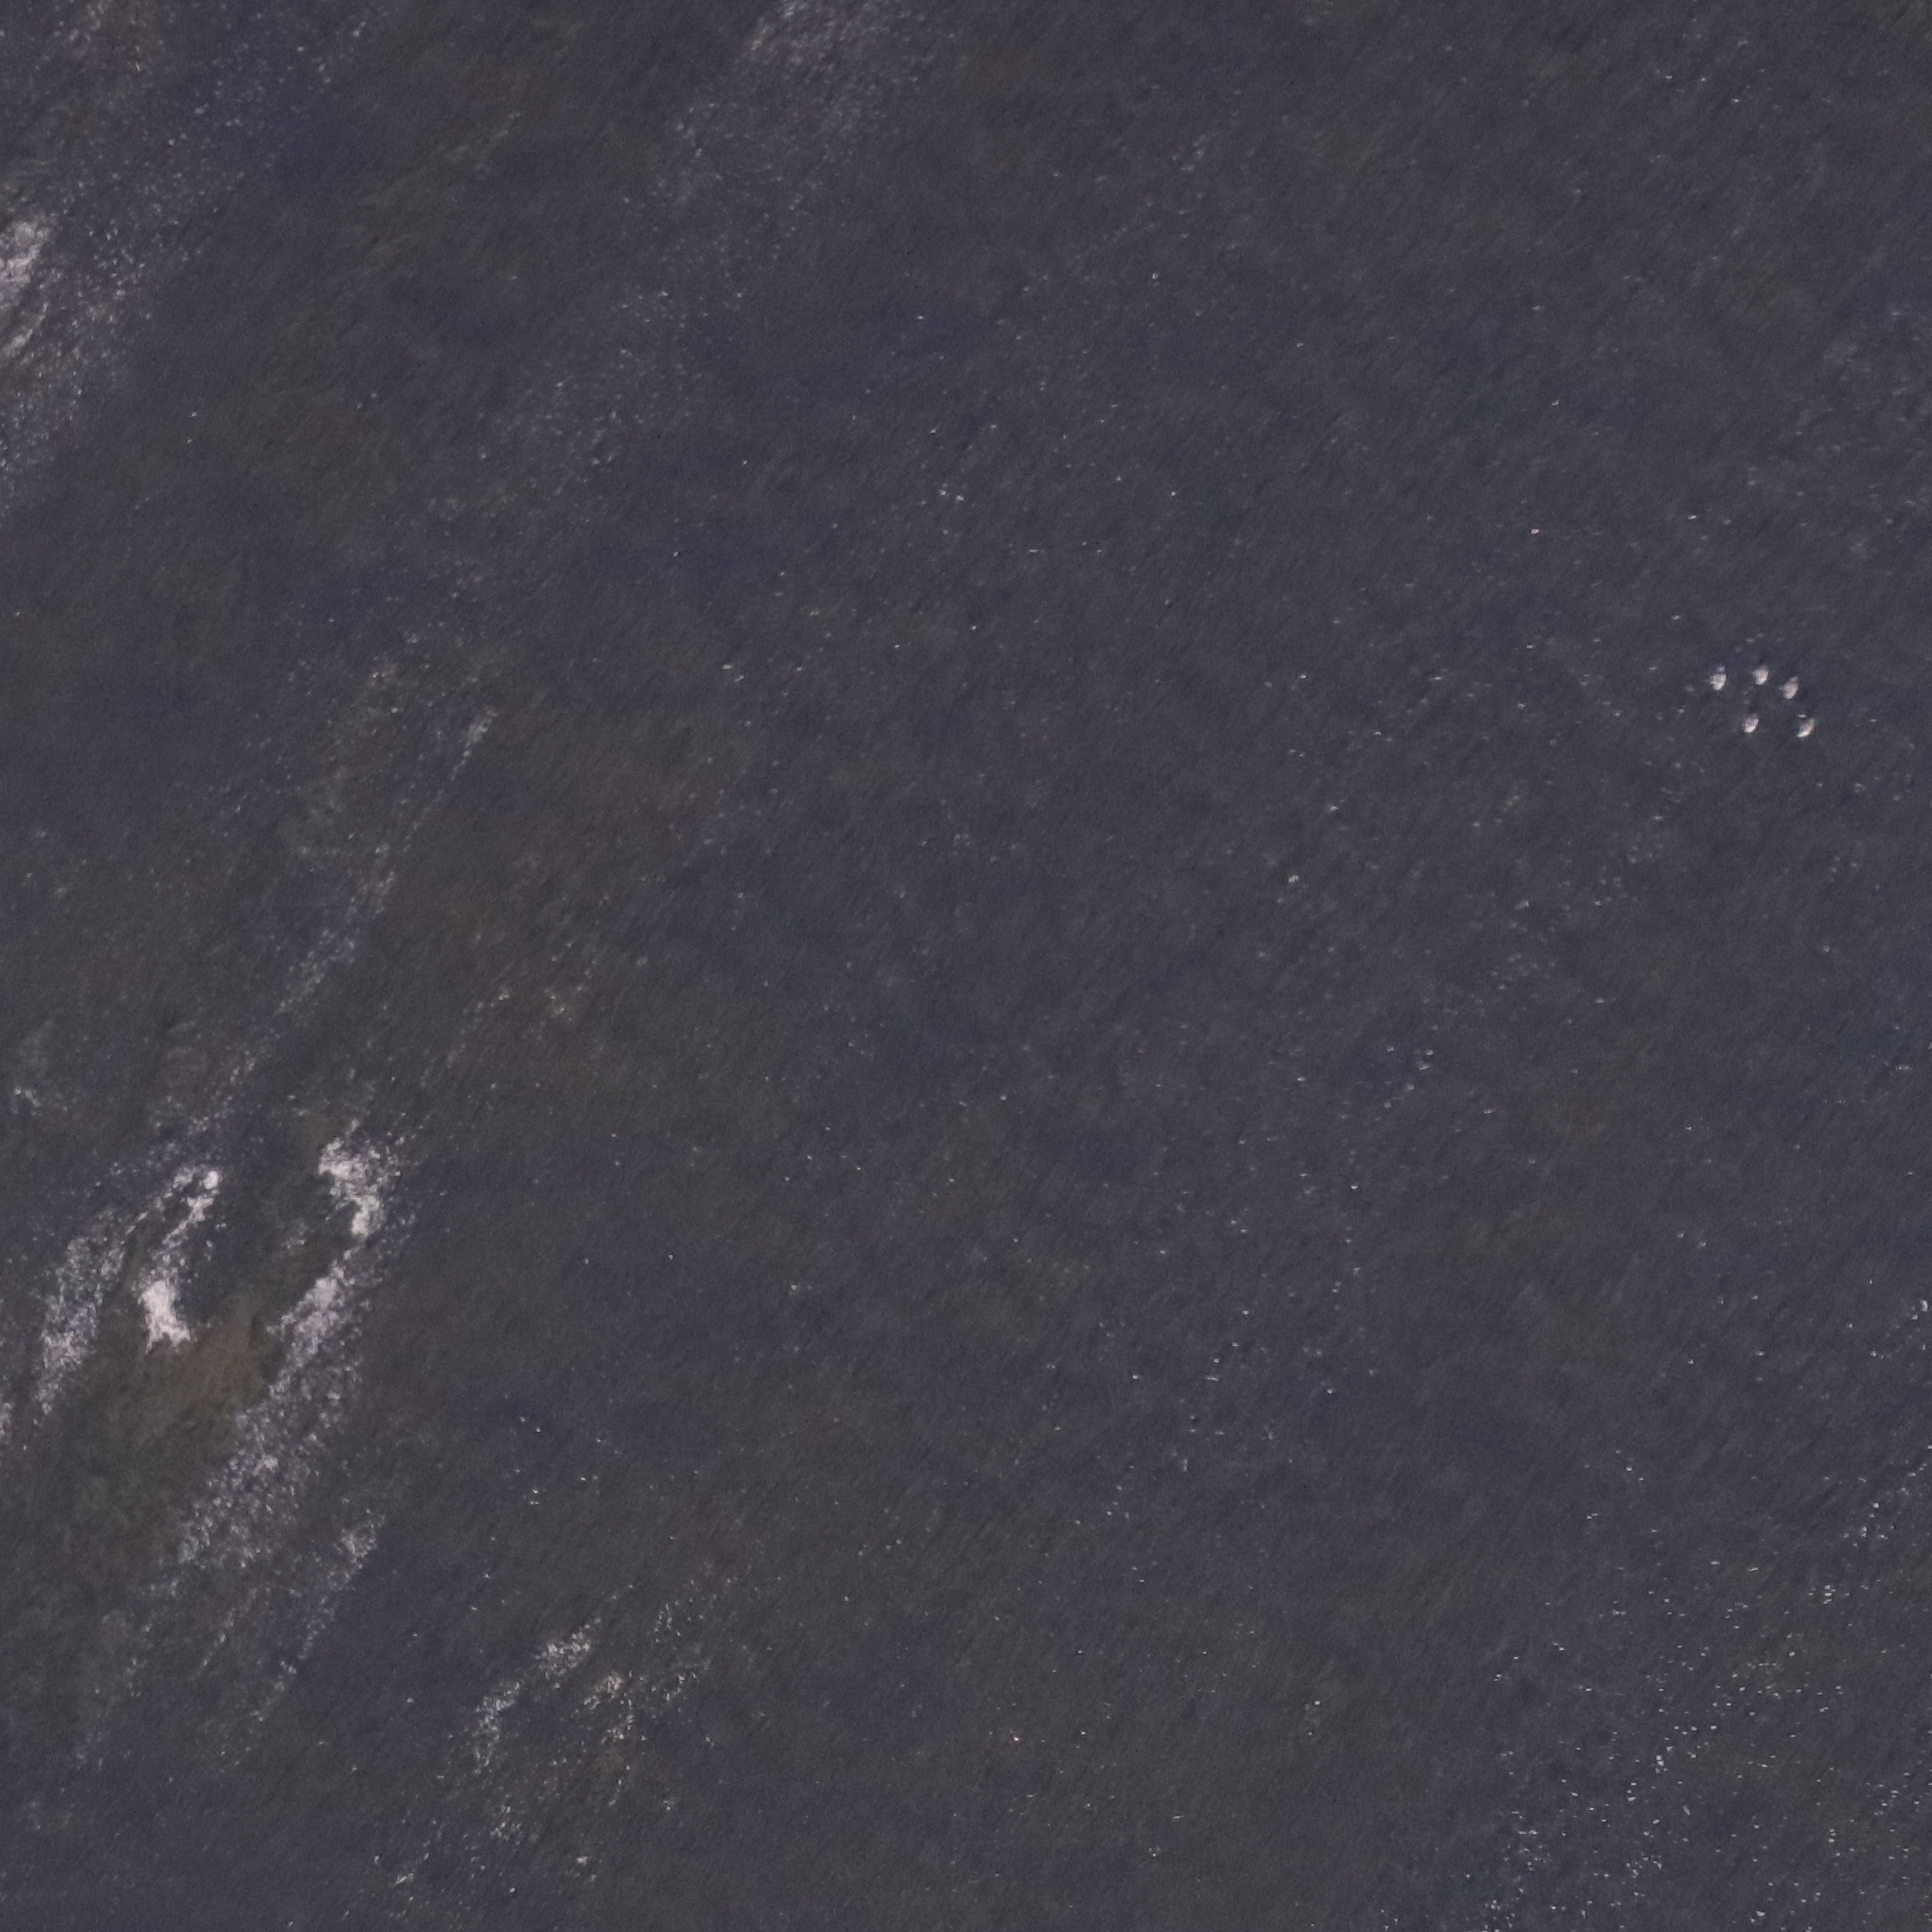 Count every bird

5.